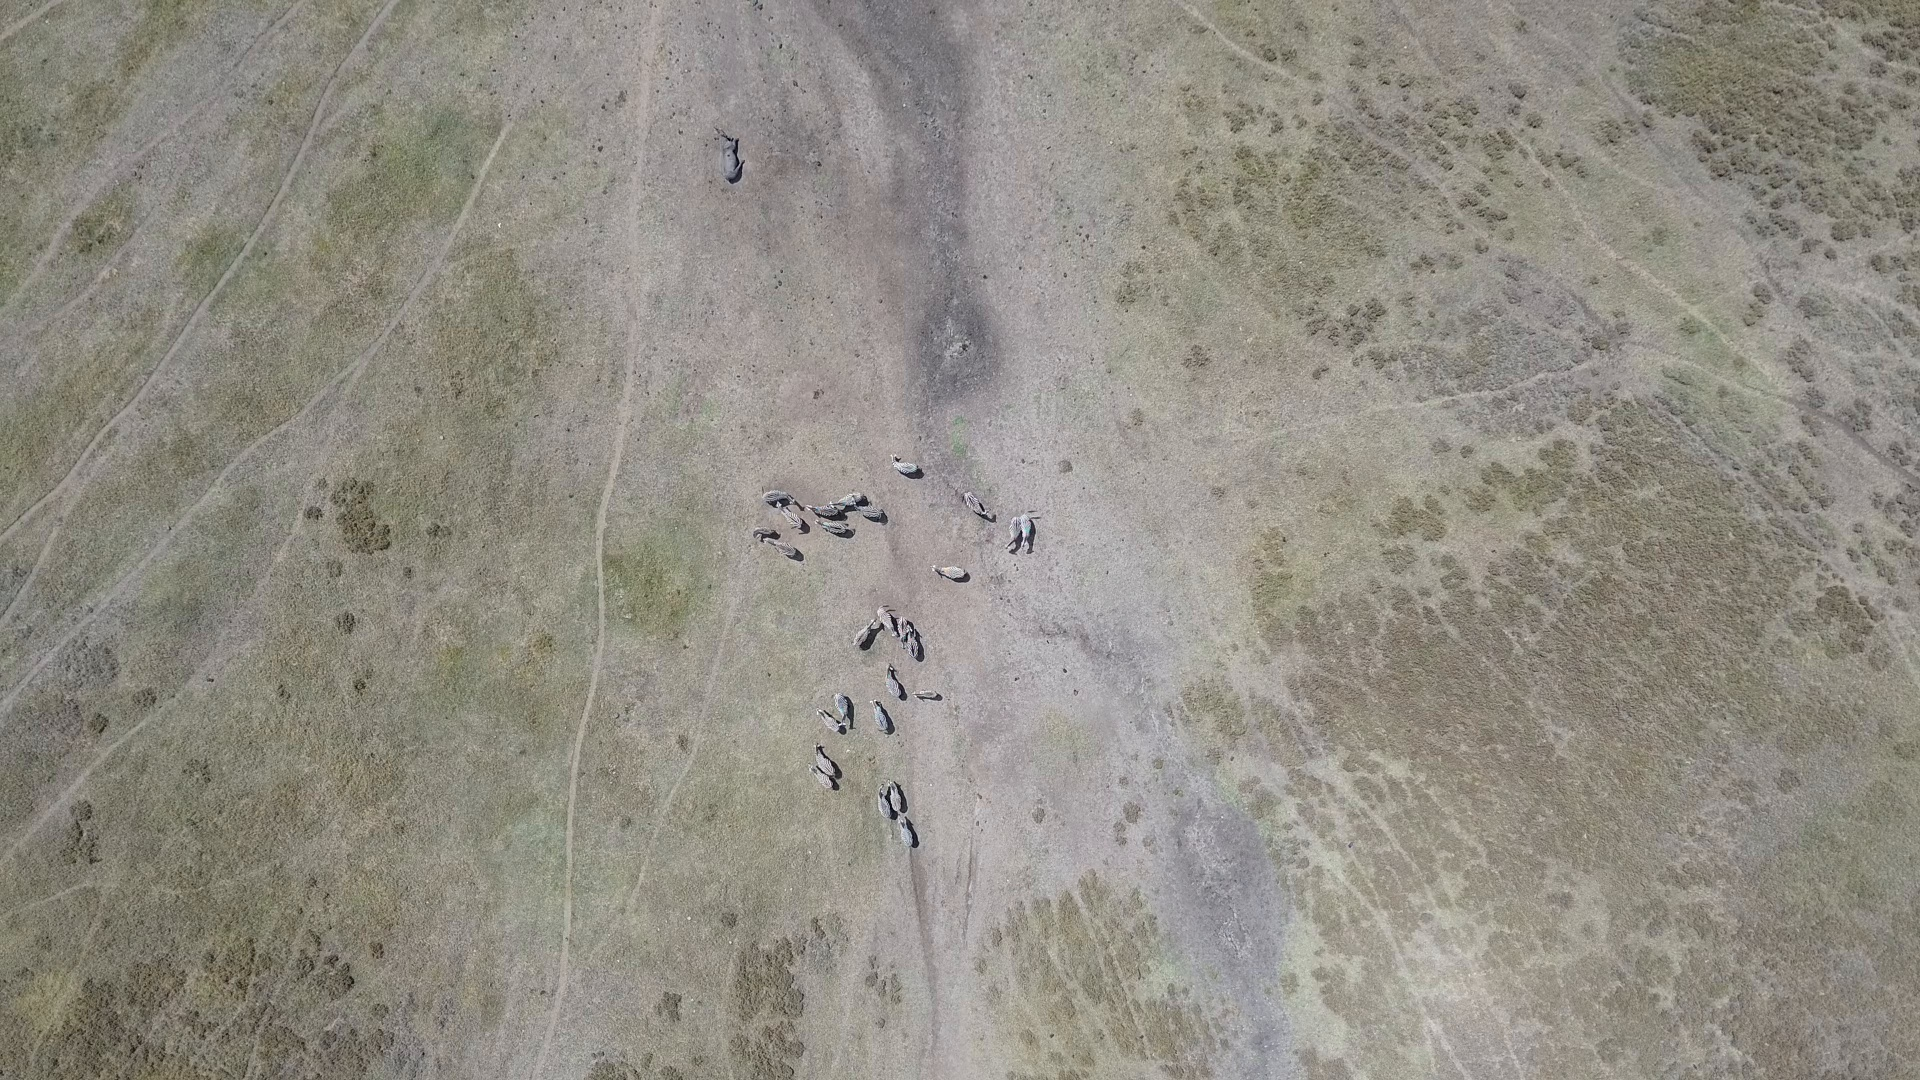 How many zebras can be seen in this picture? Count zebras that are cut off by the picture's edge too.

28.